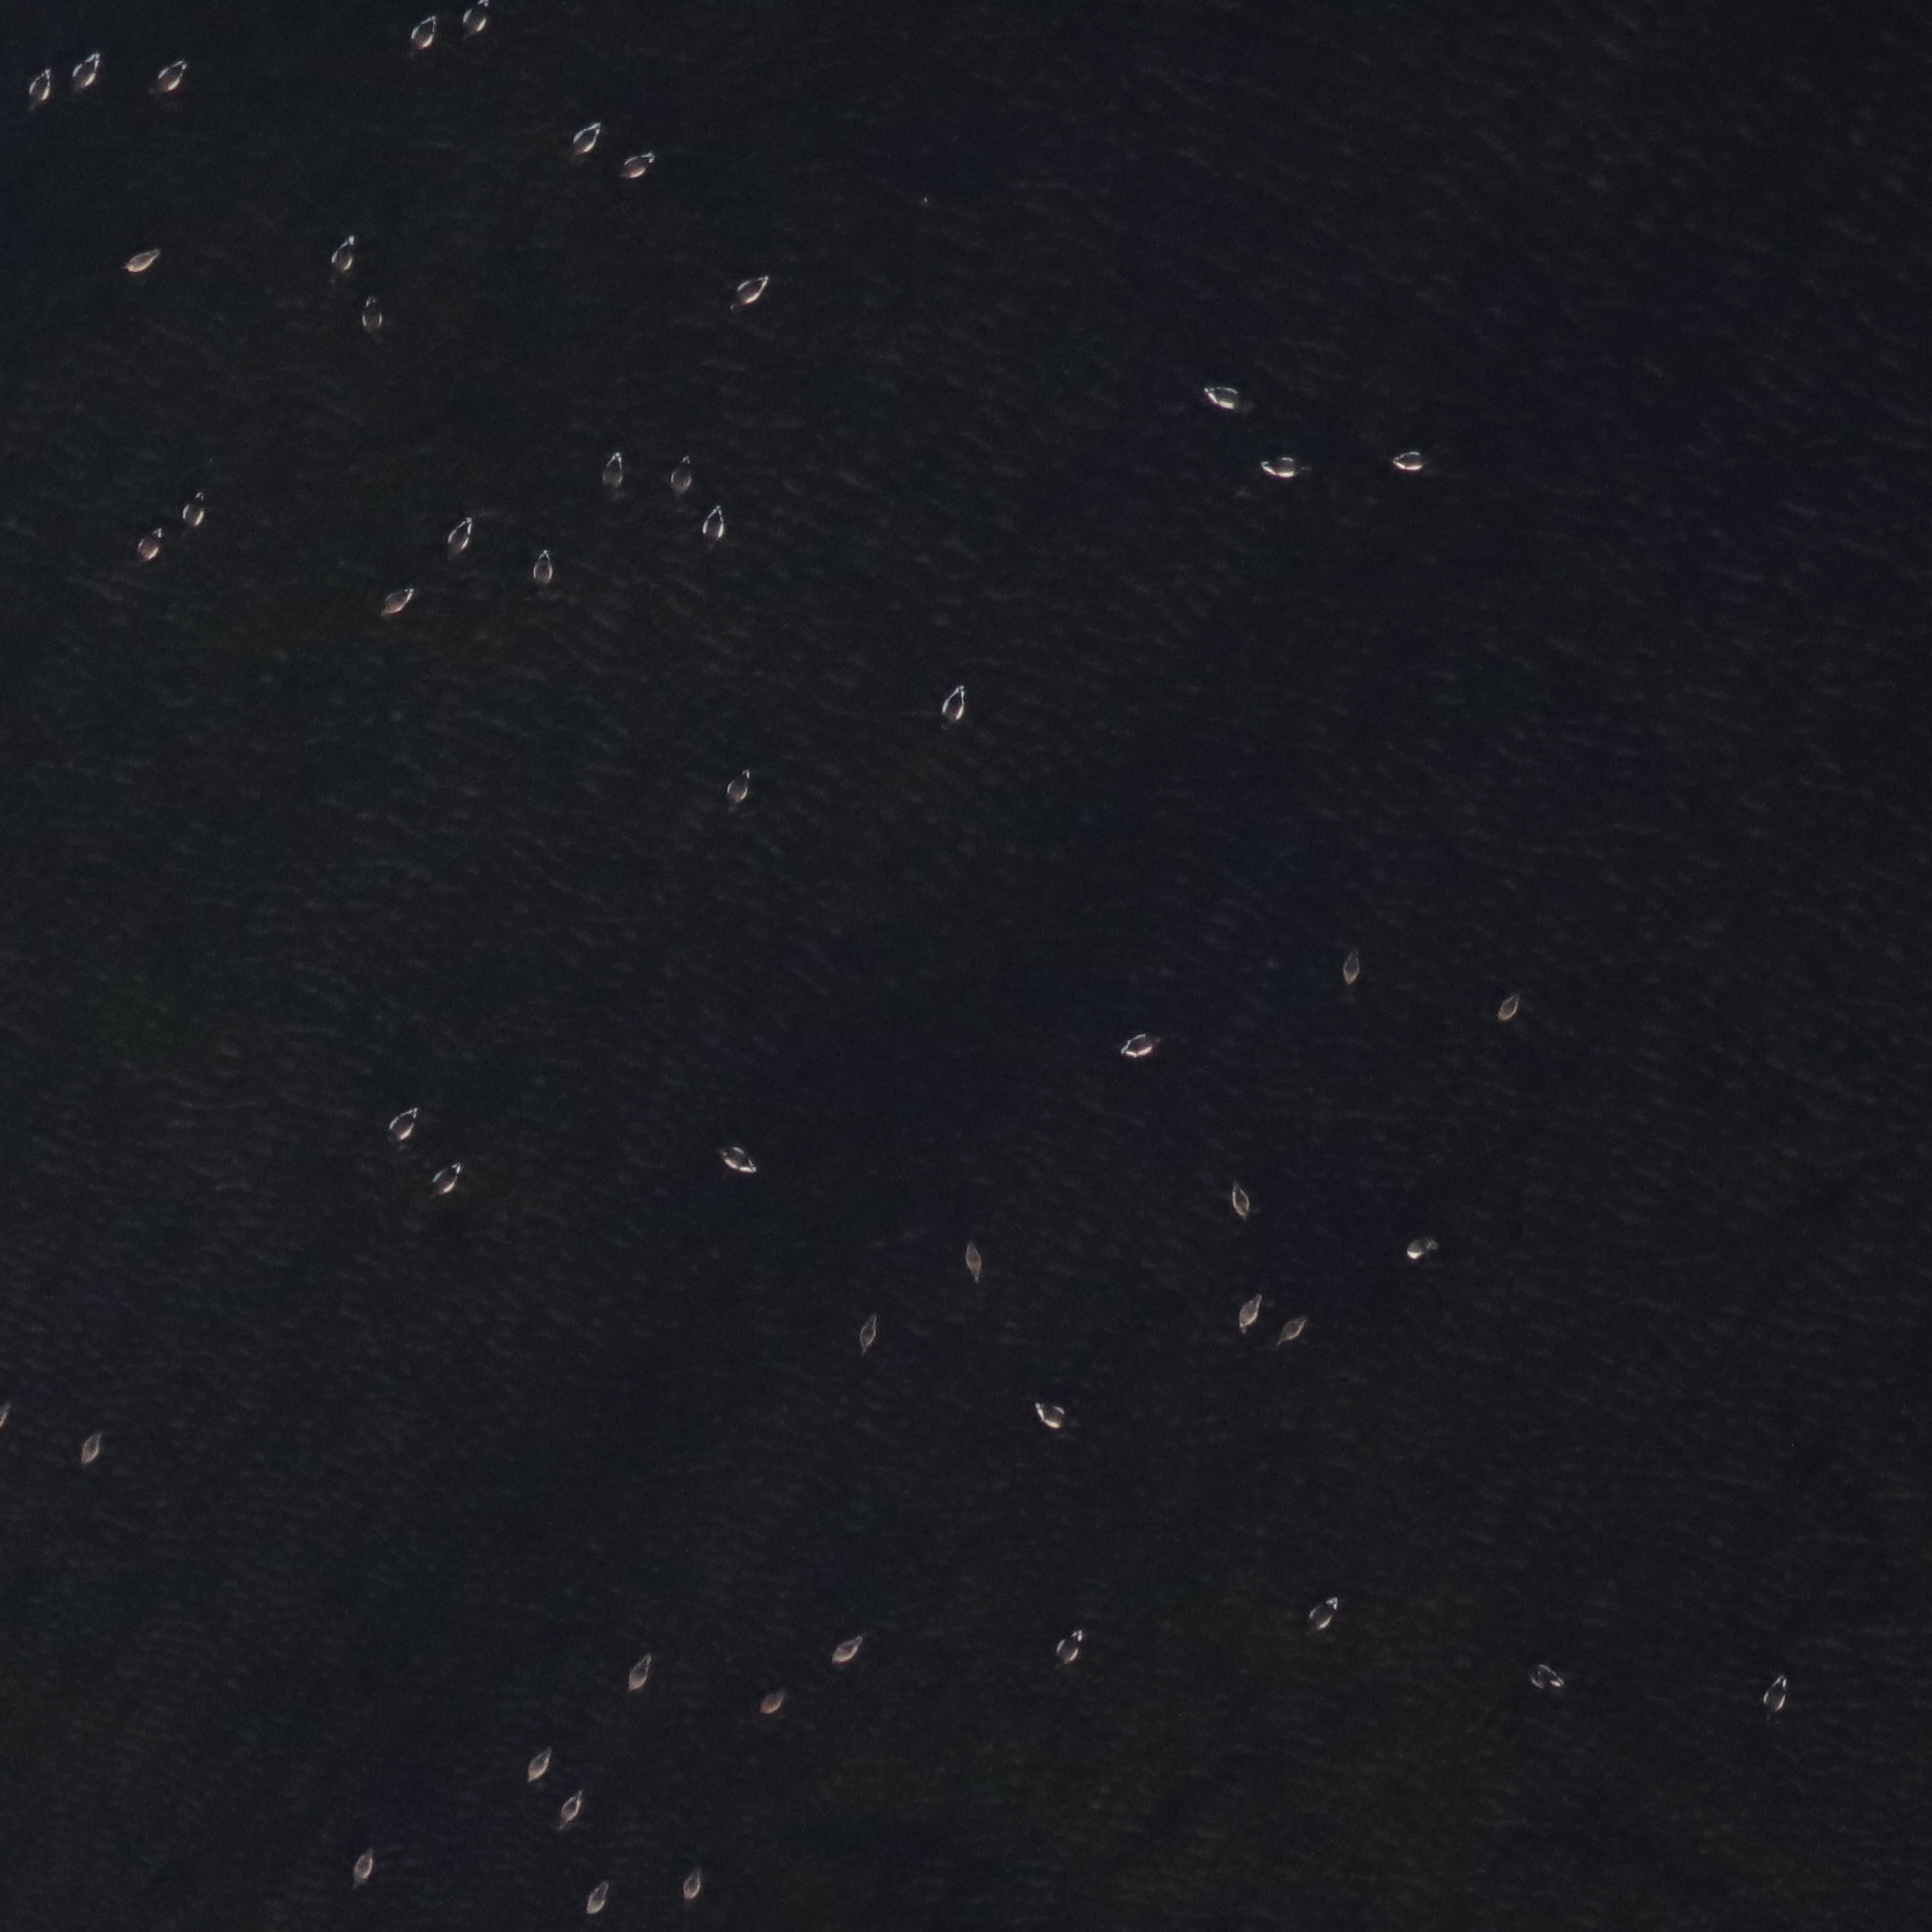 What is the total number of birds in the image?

50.